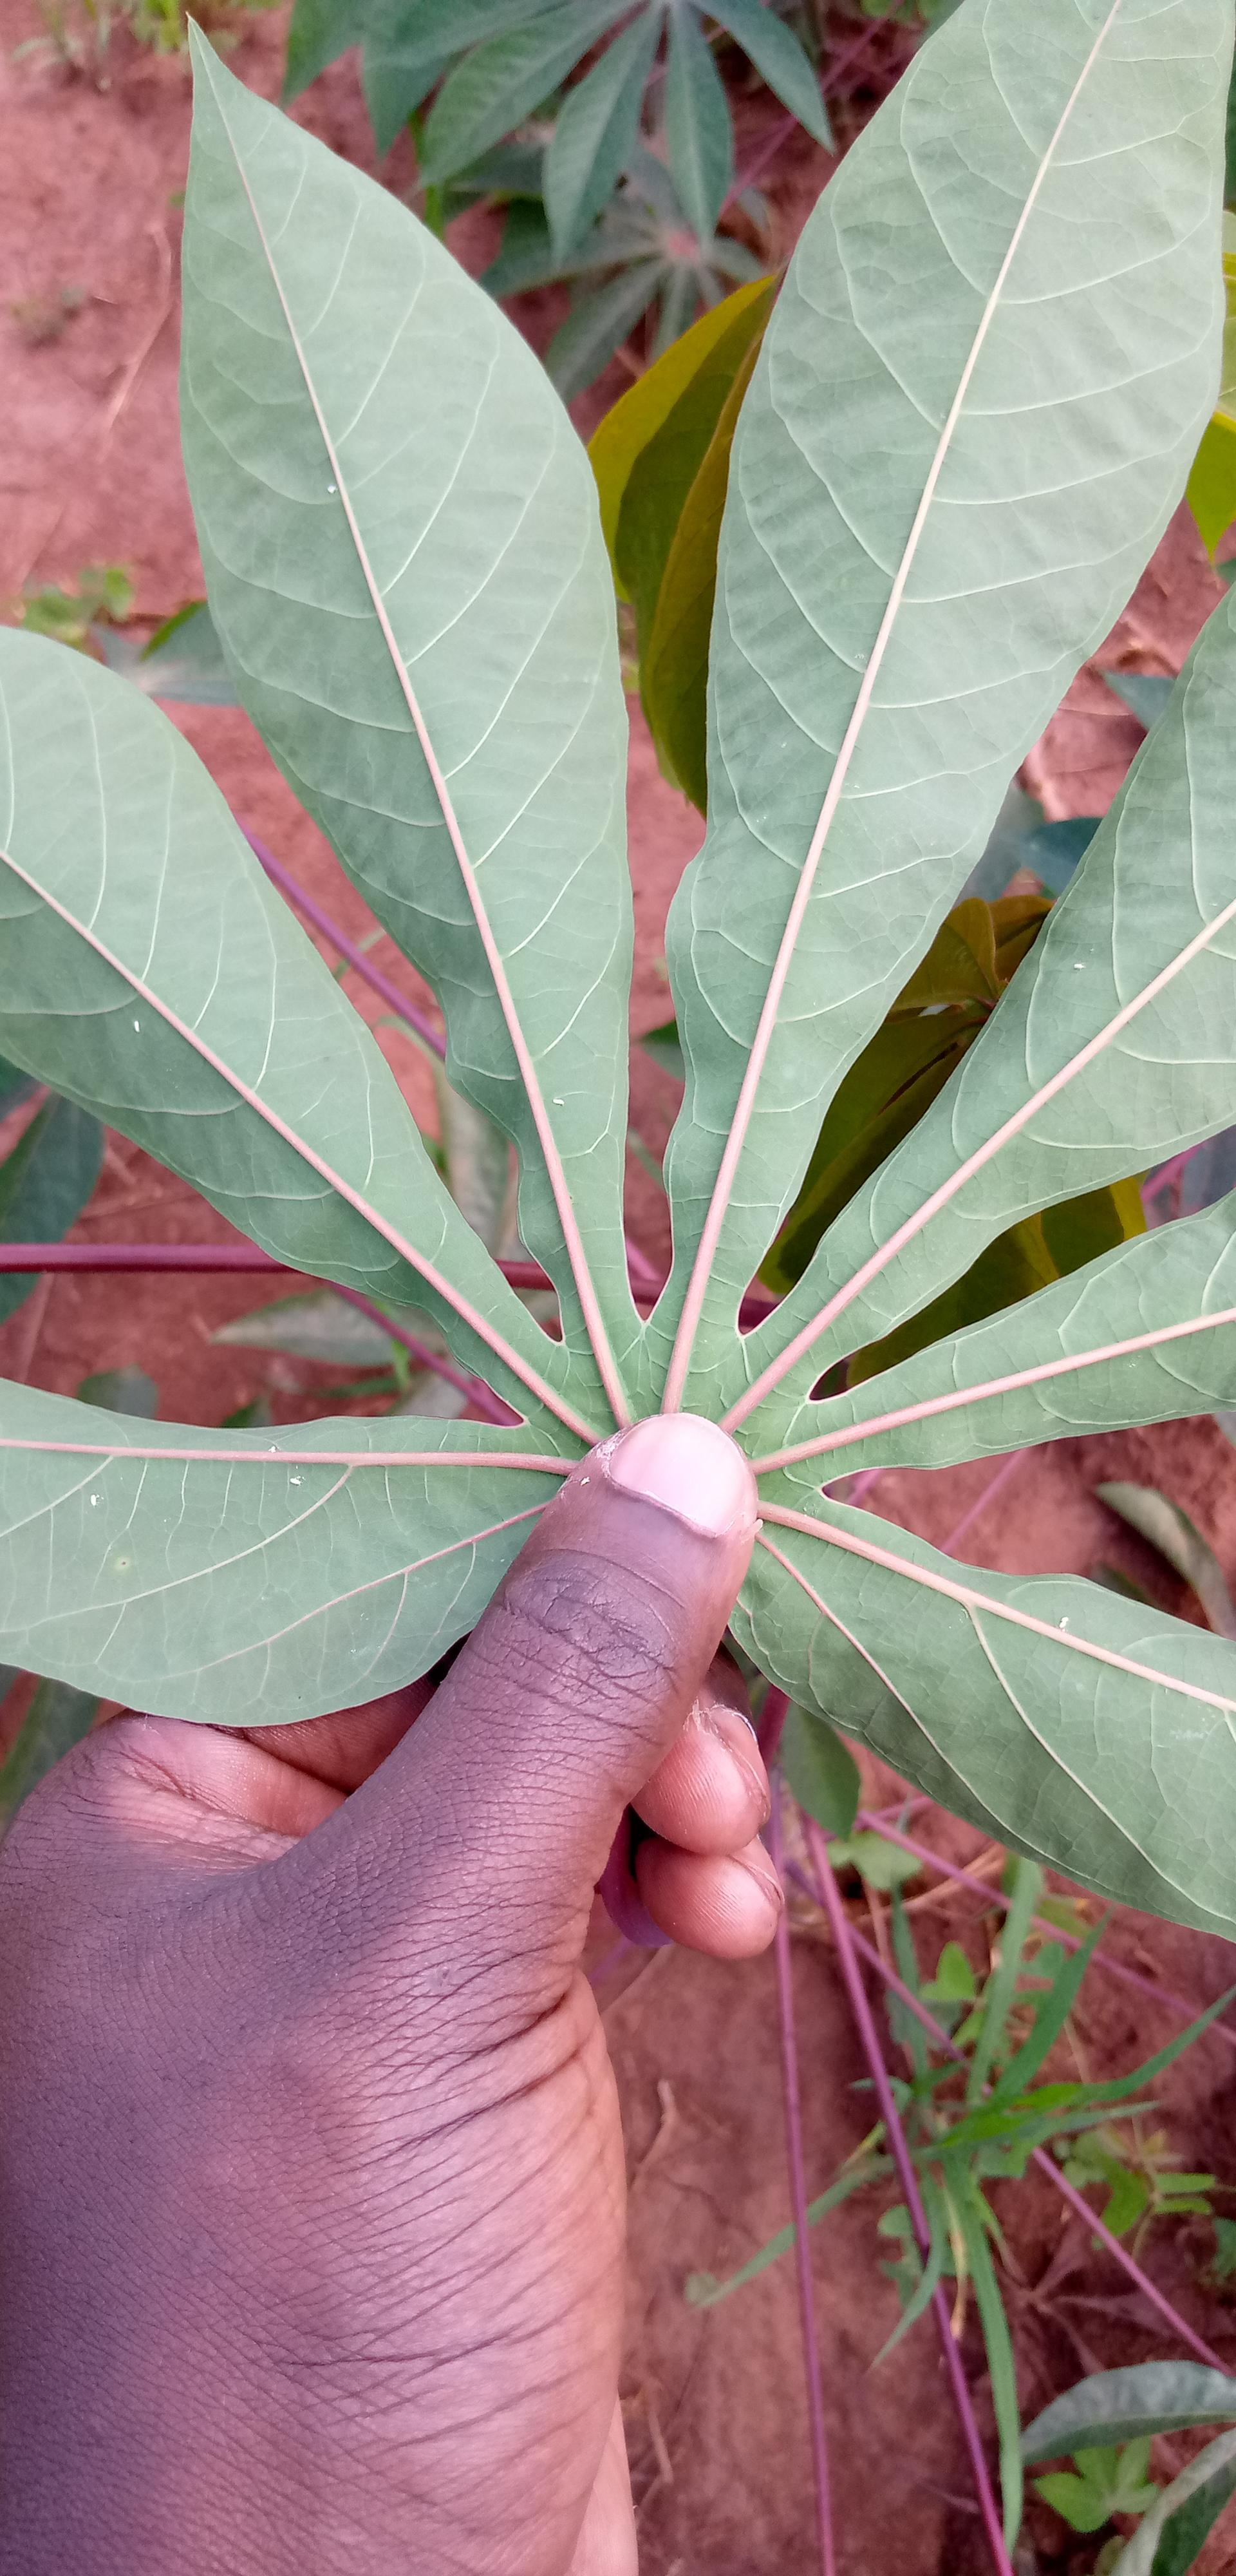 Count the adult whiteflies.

8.